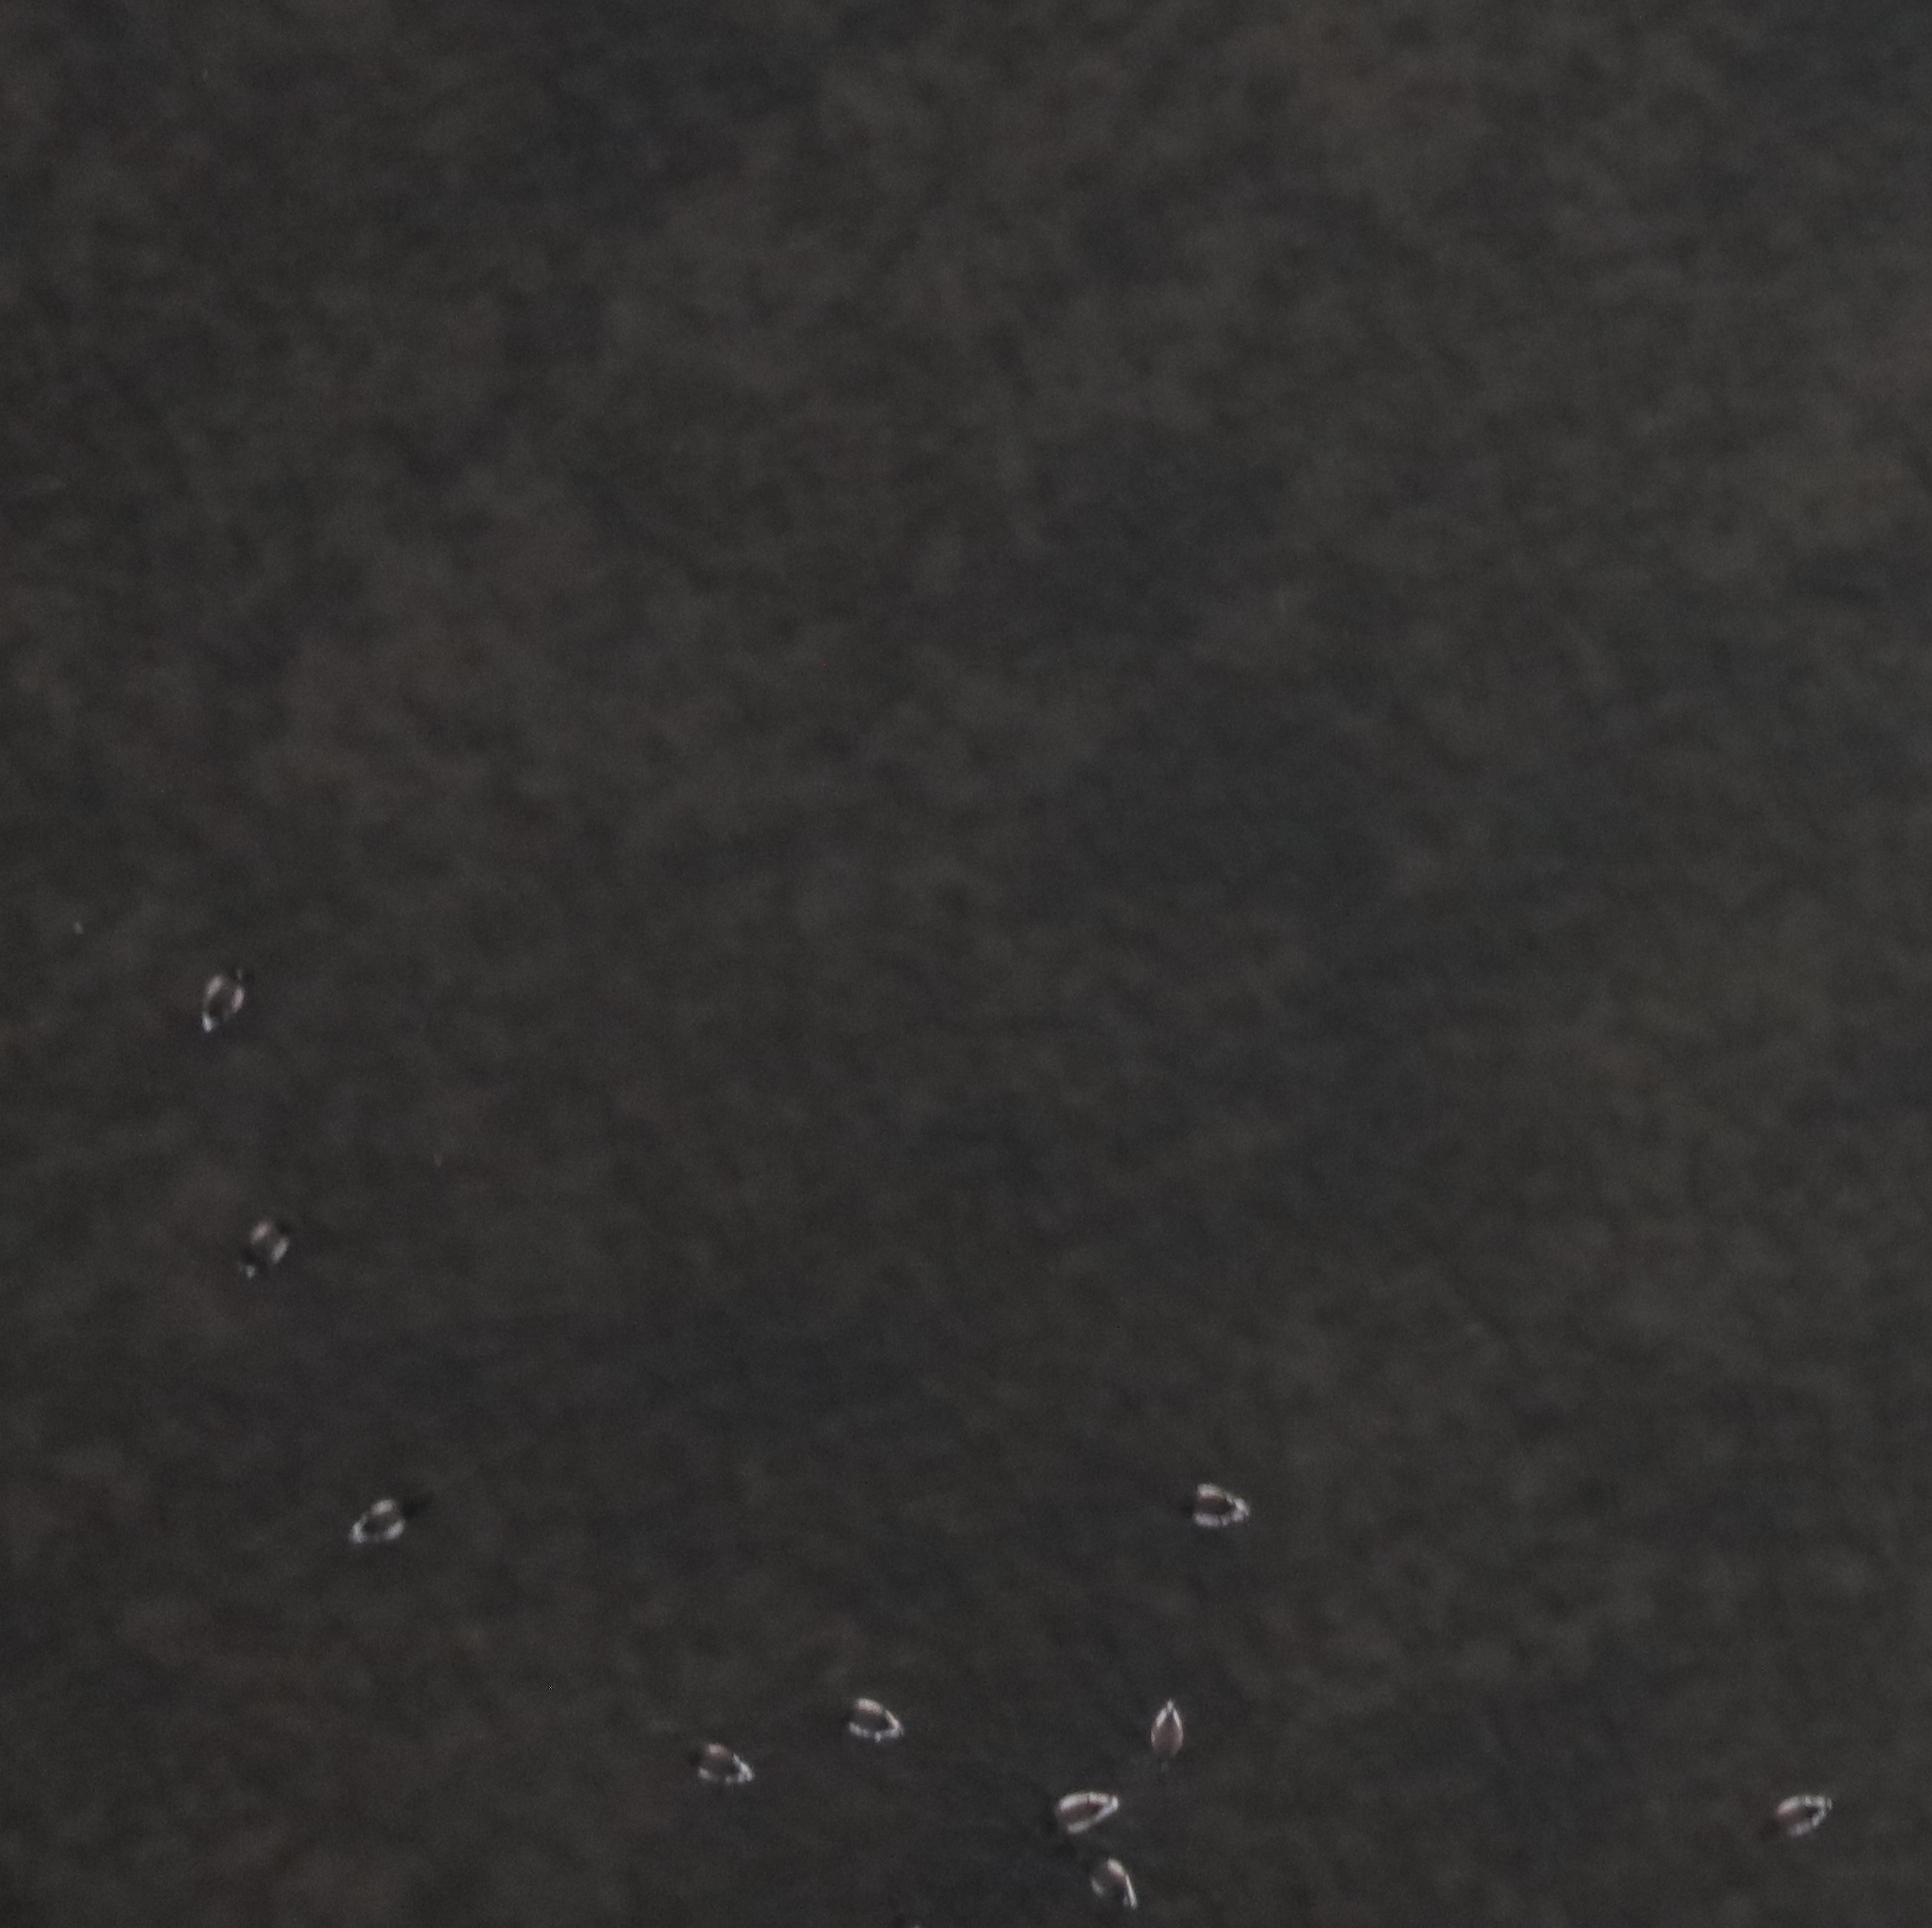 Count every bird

10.